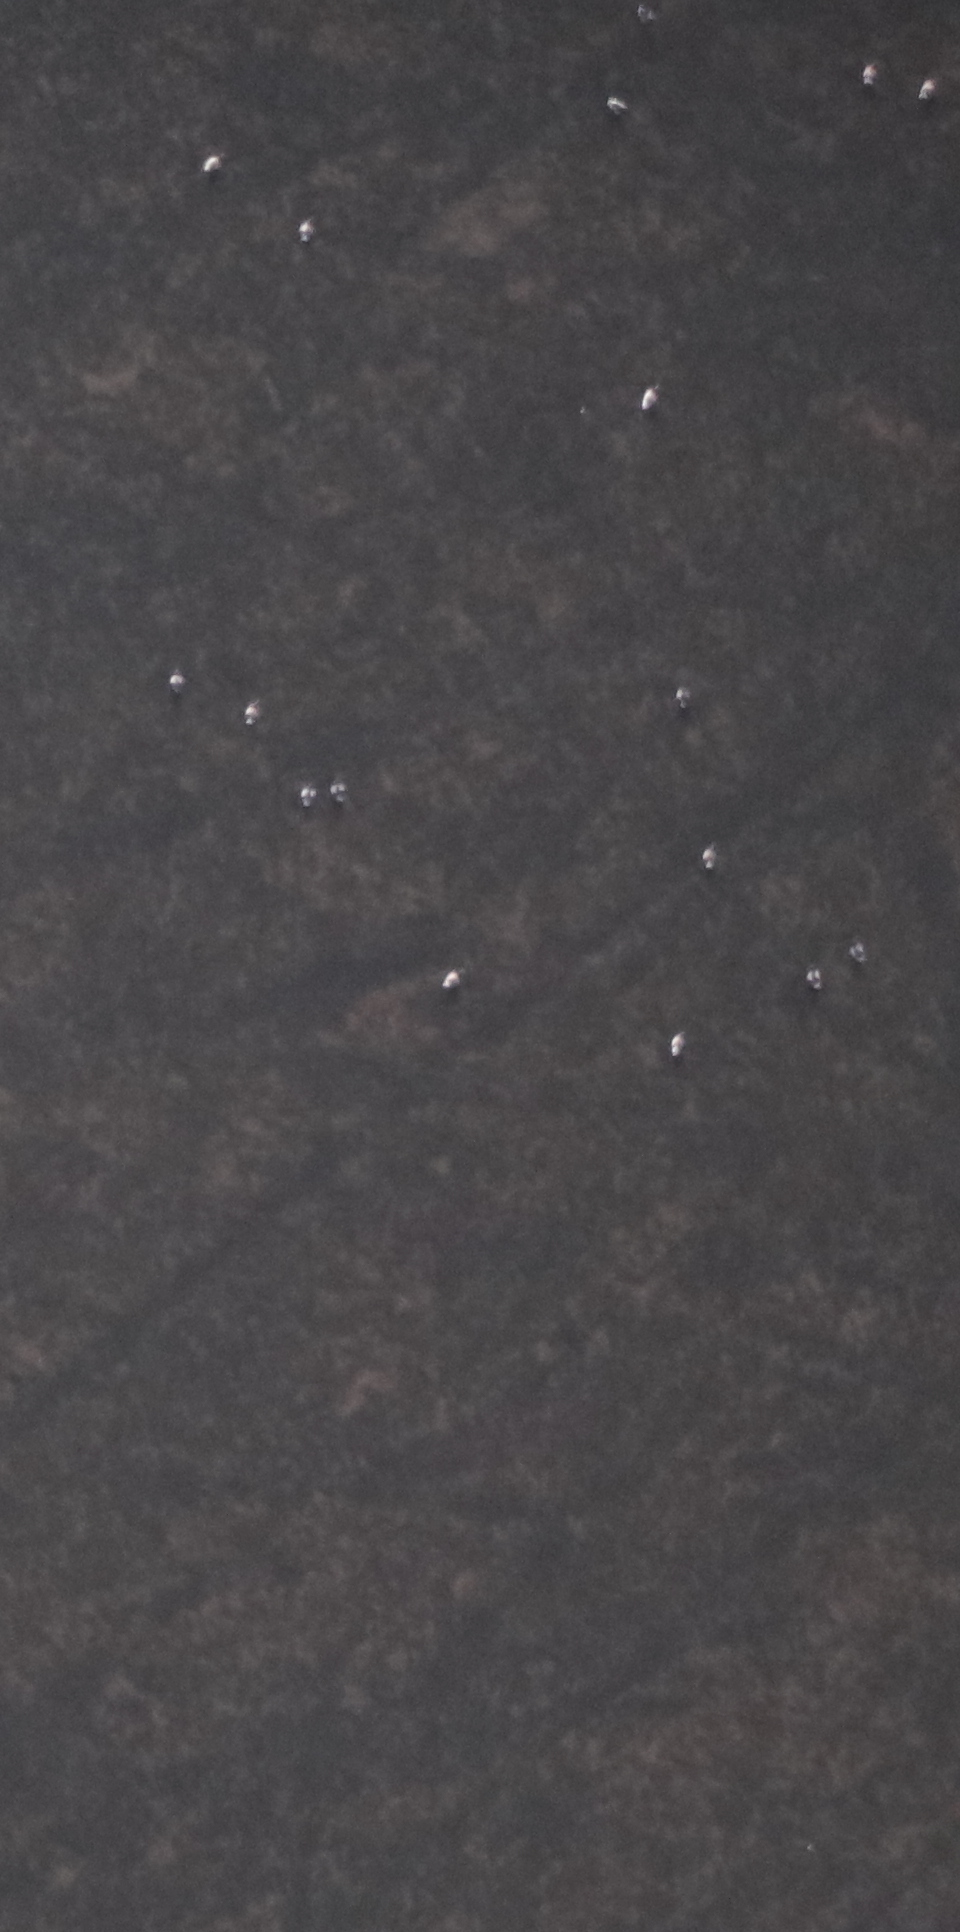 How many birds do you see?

17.